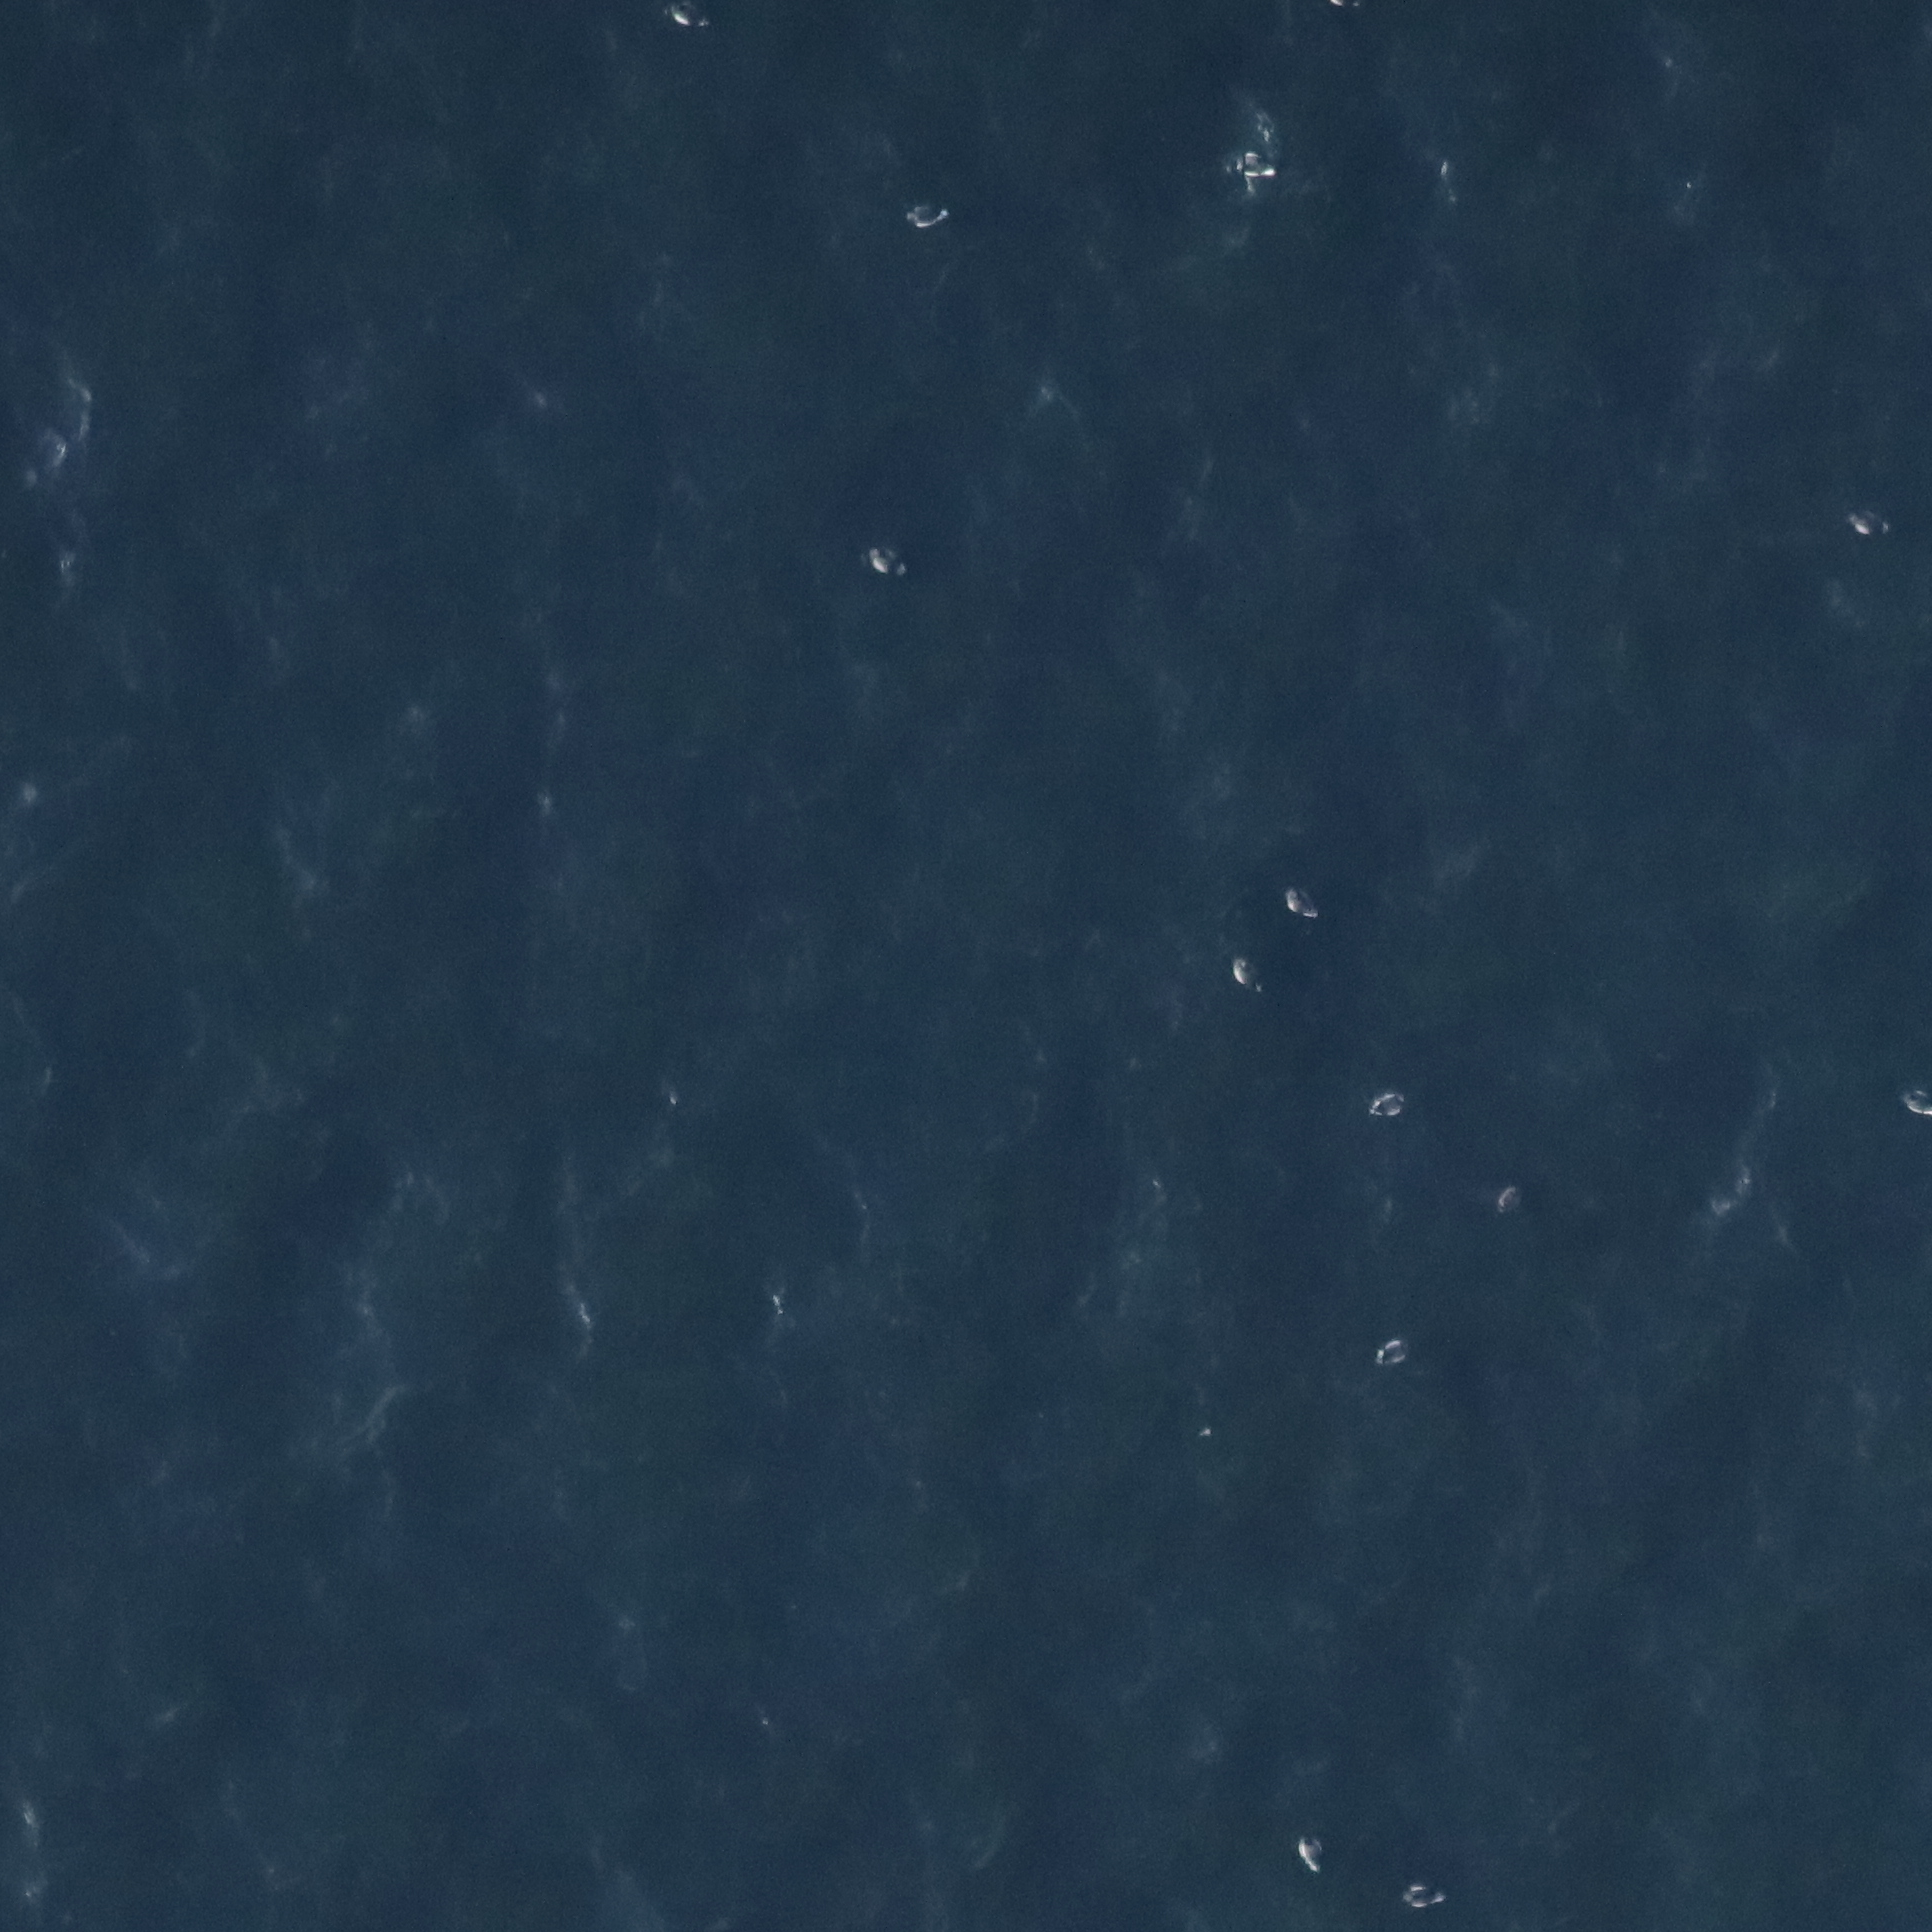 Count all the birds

13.